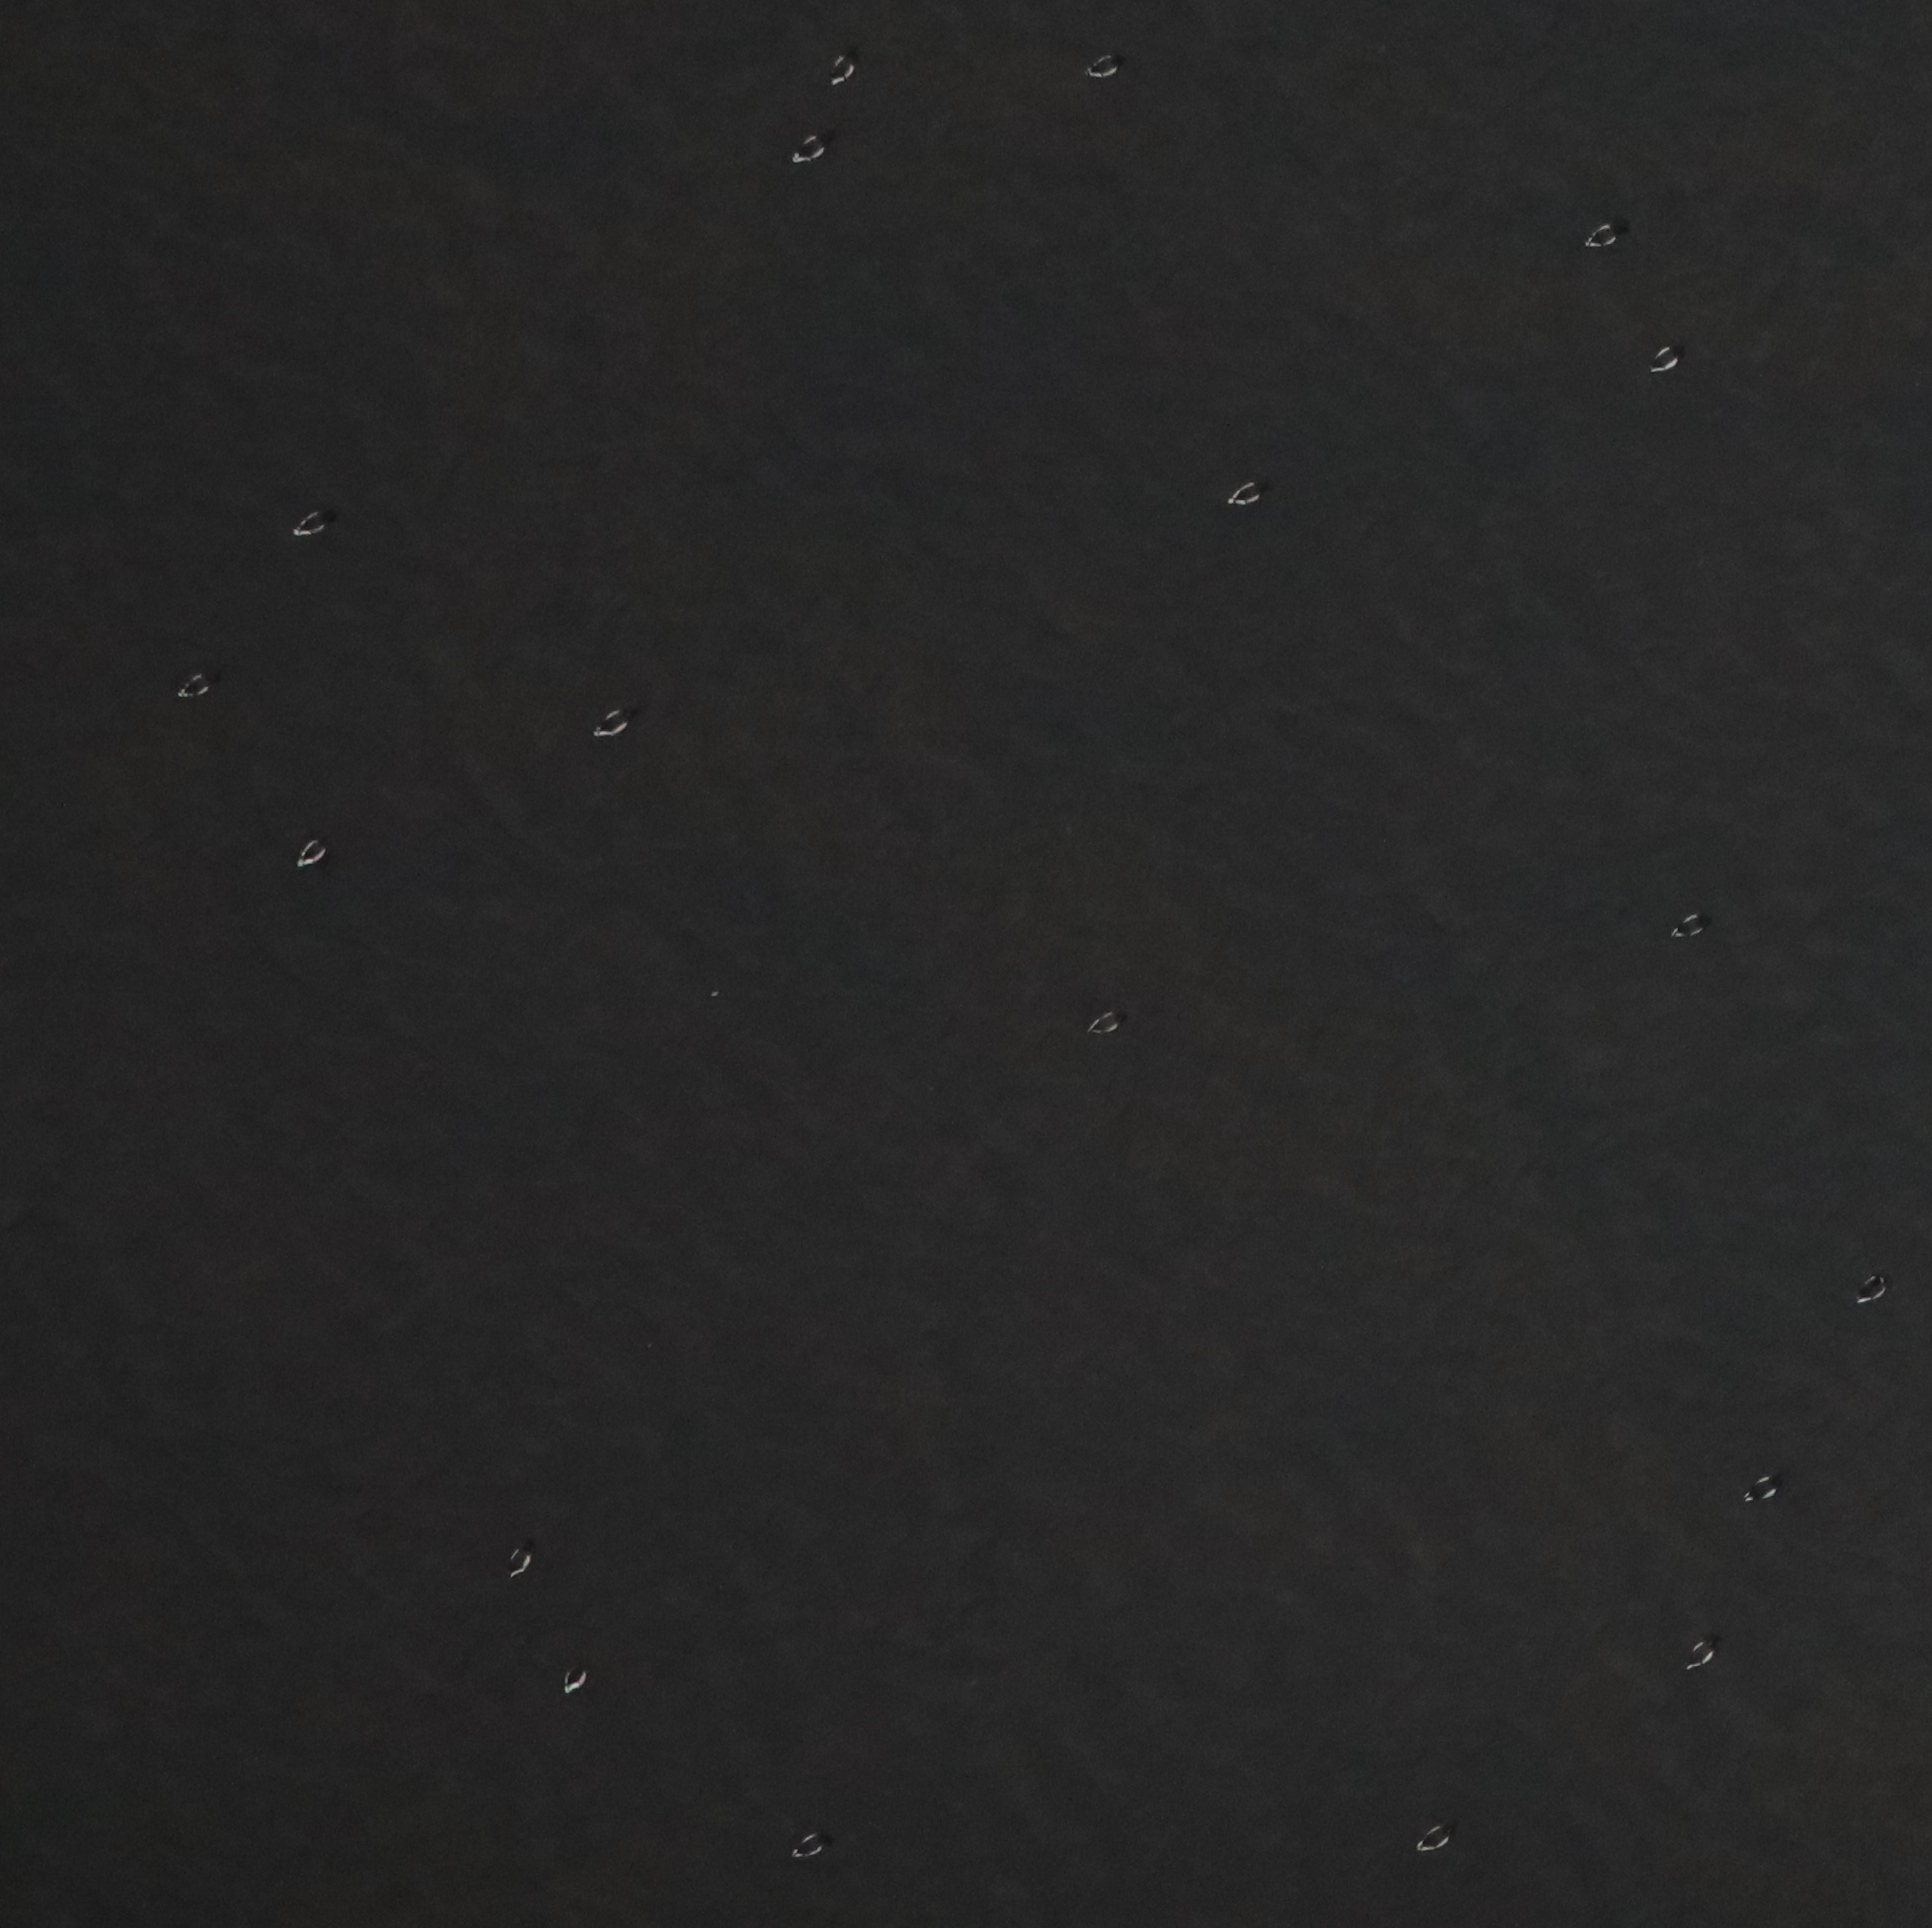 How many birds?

19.